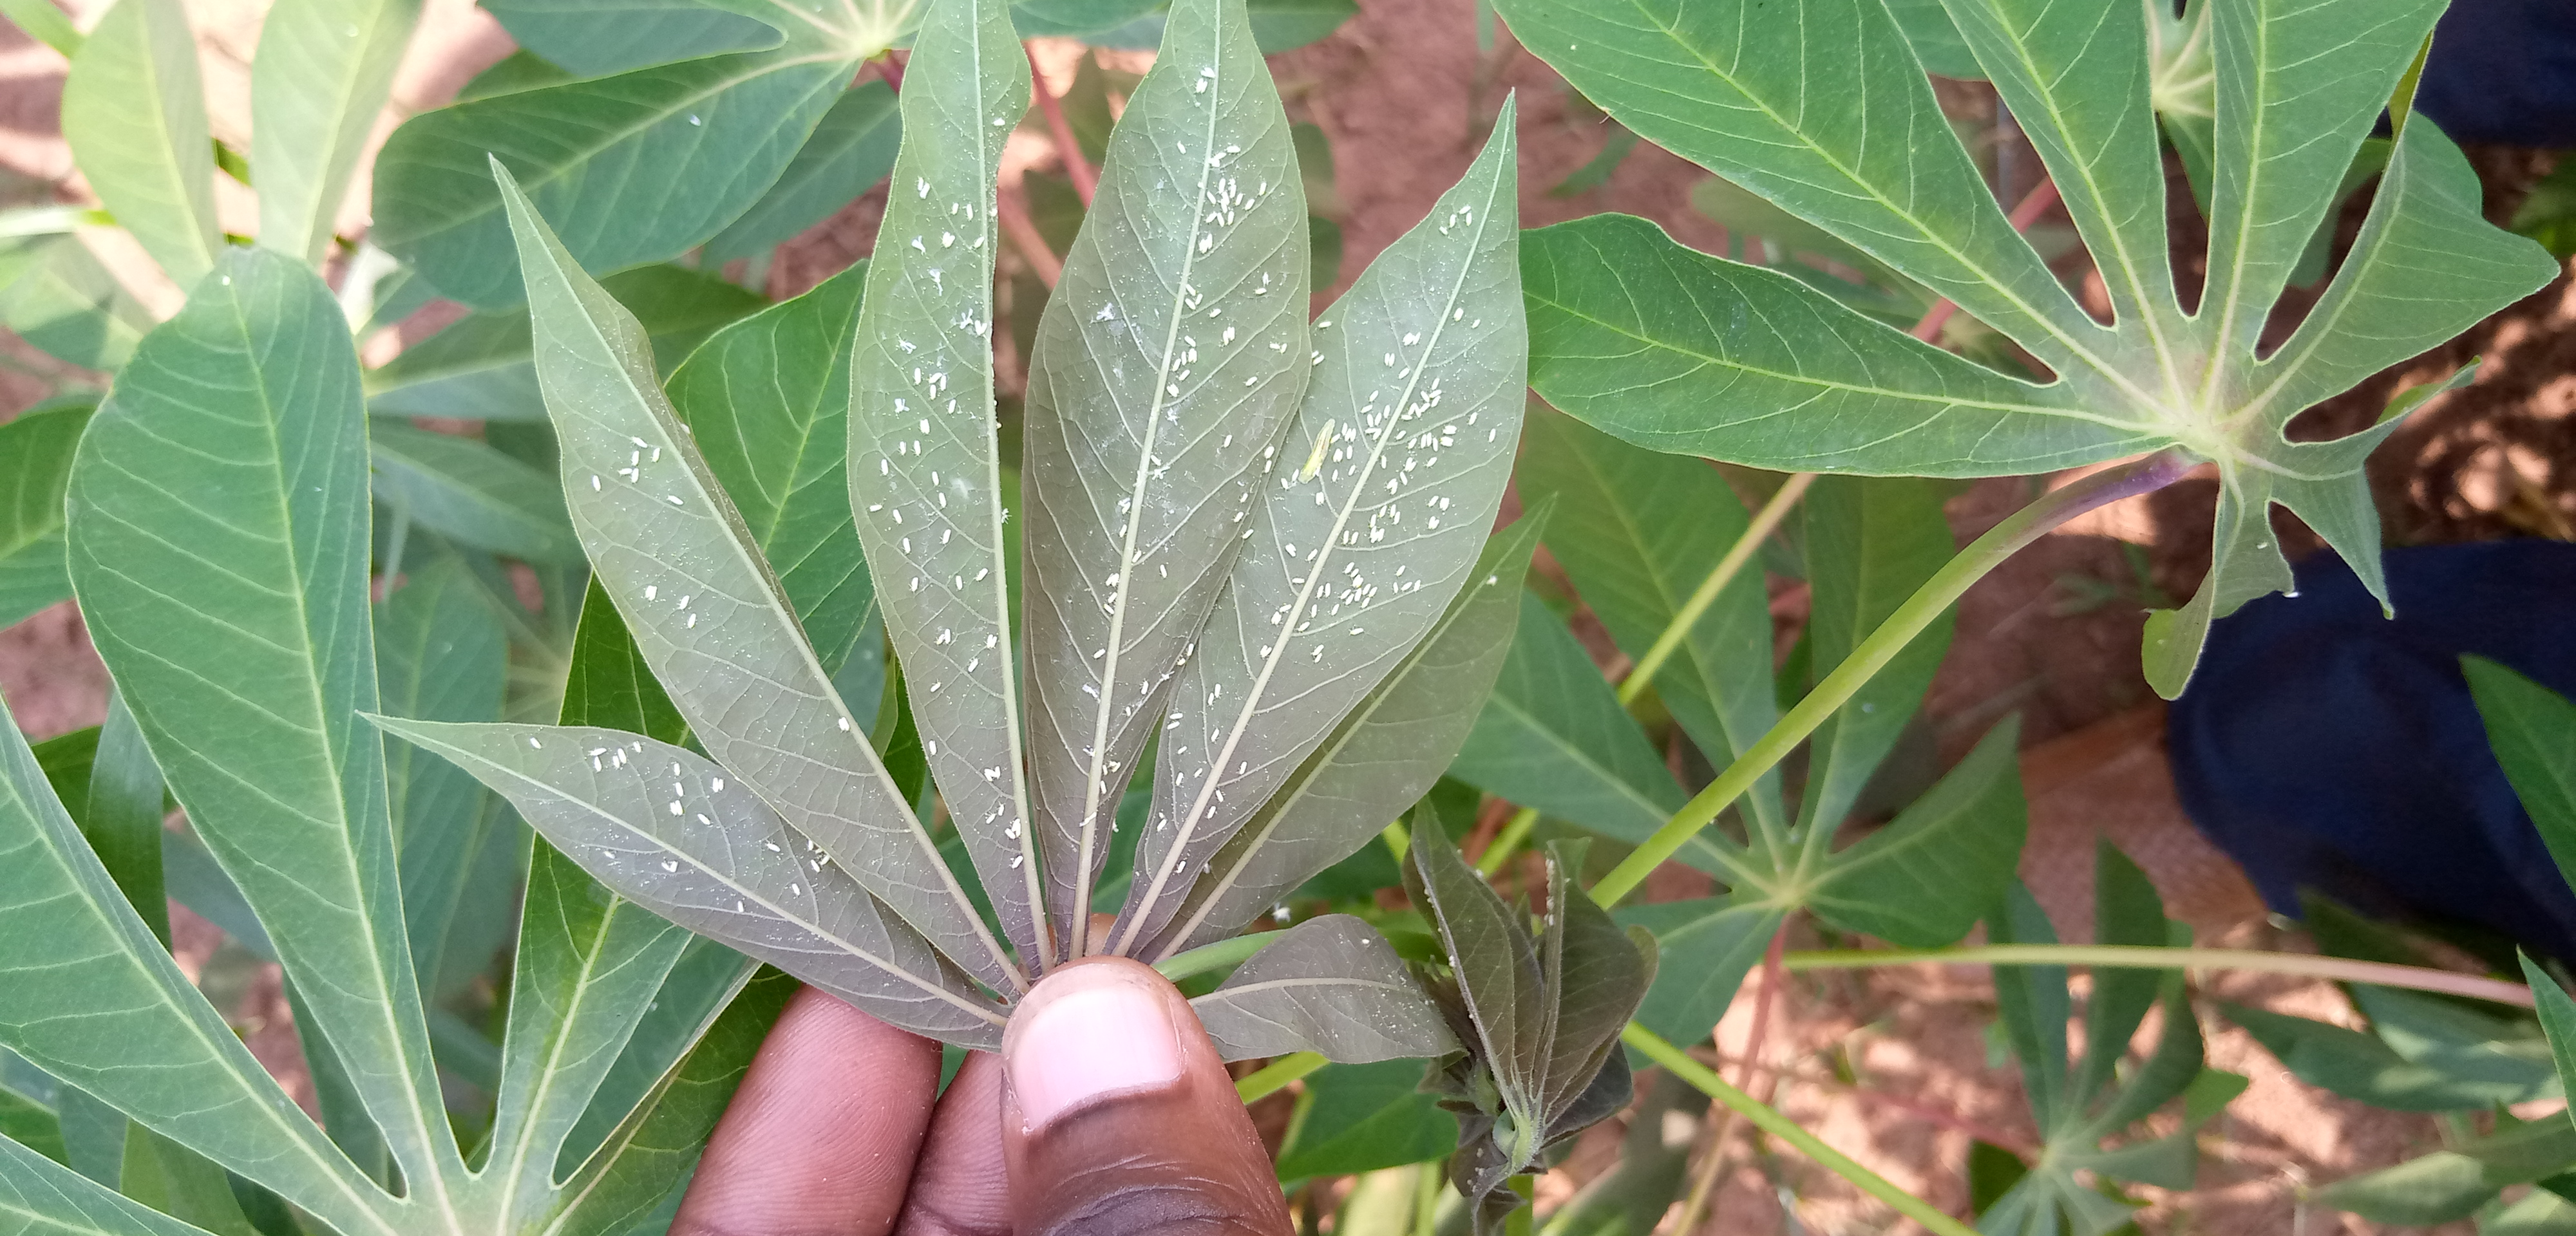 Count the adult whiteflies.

267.